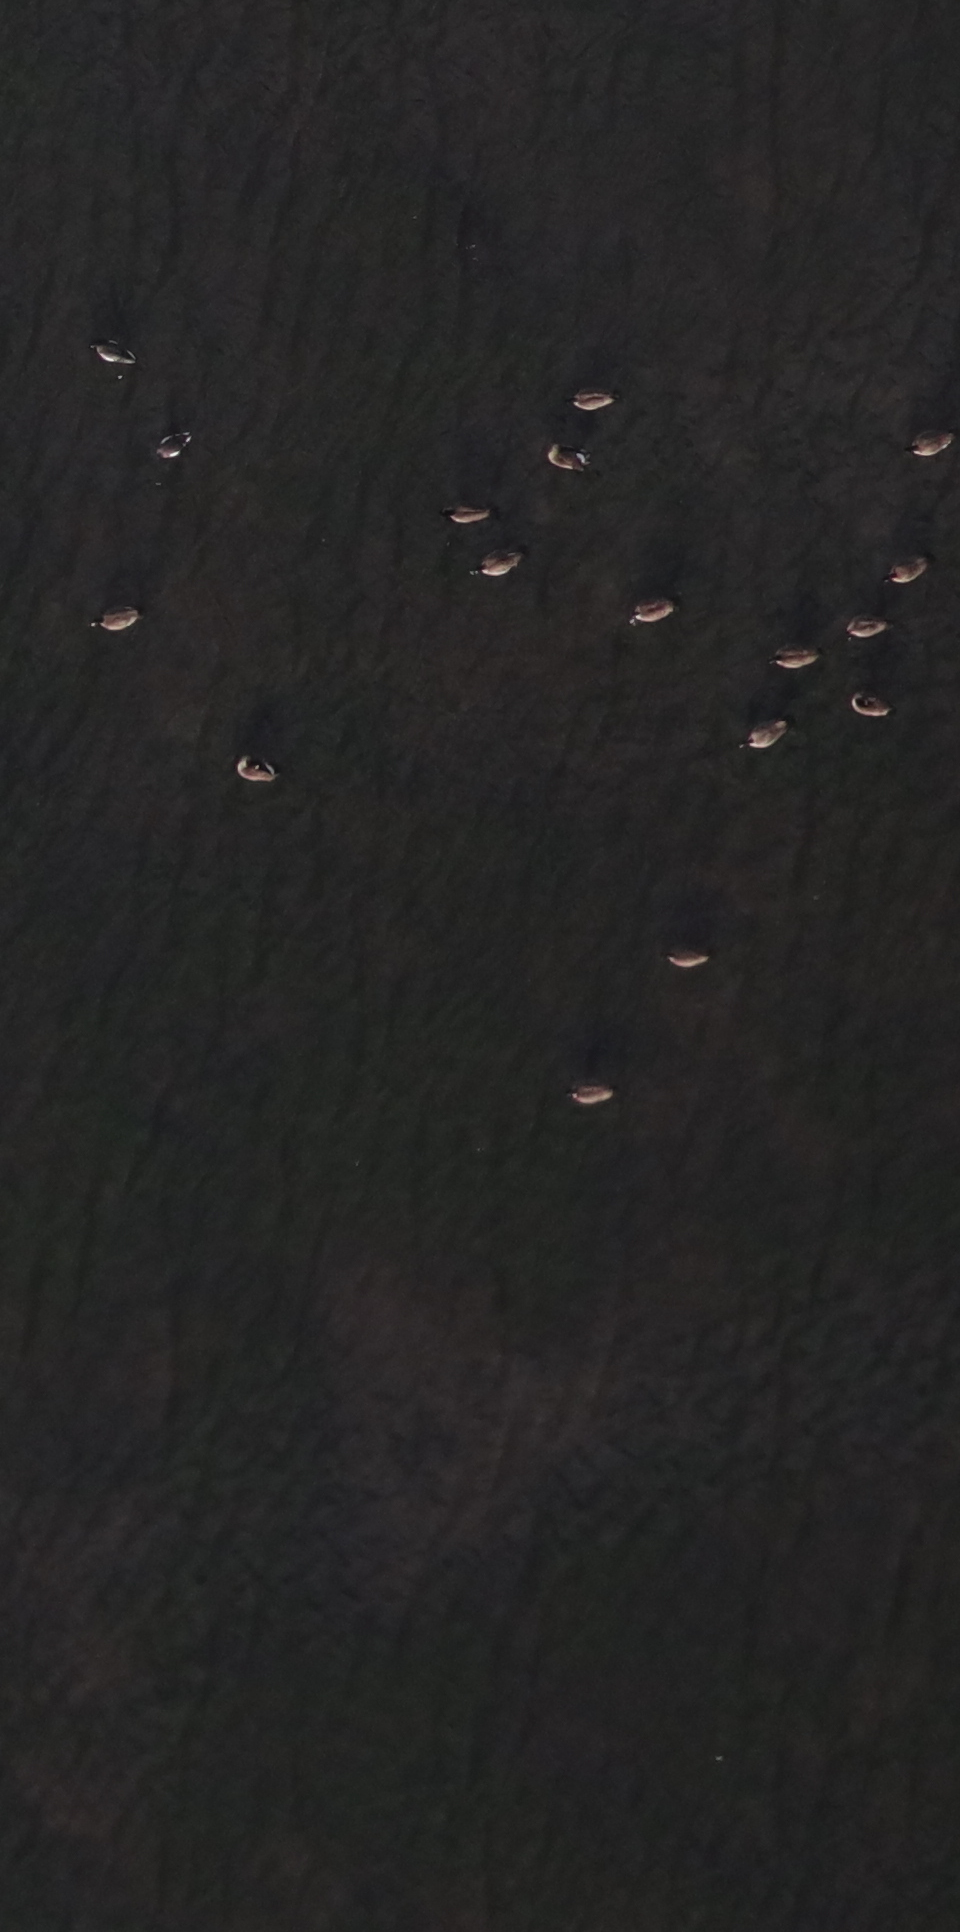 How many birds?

17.